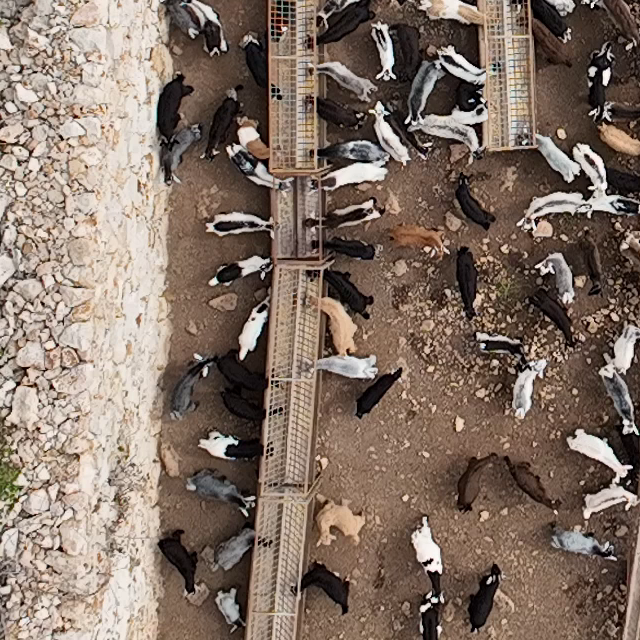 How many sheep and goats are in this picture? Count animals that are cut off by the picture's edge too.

74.